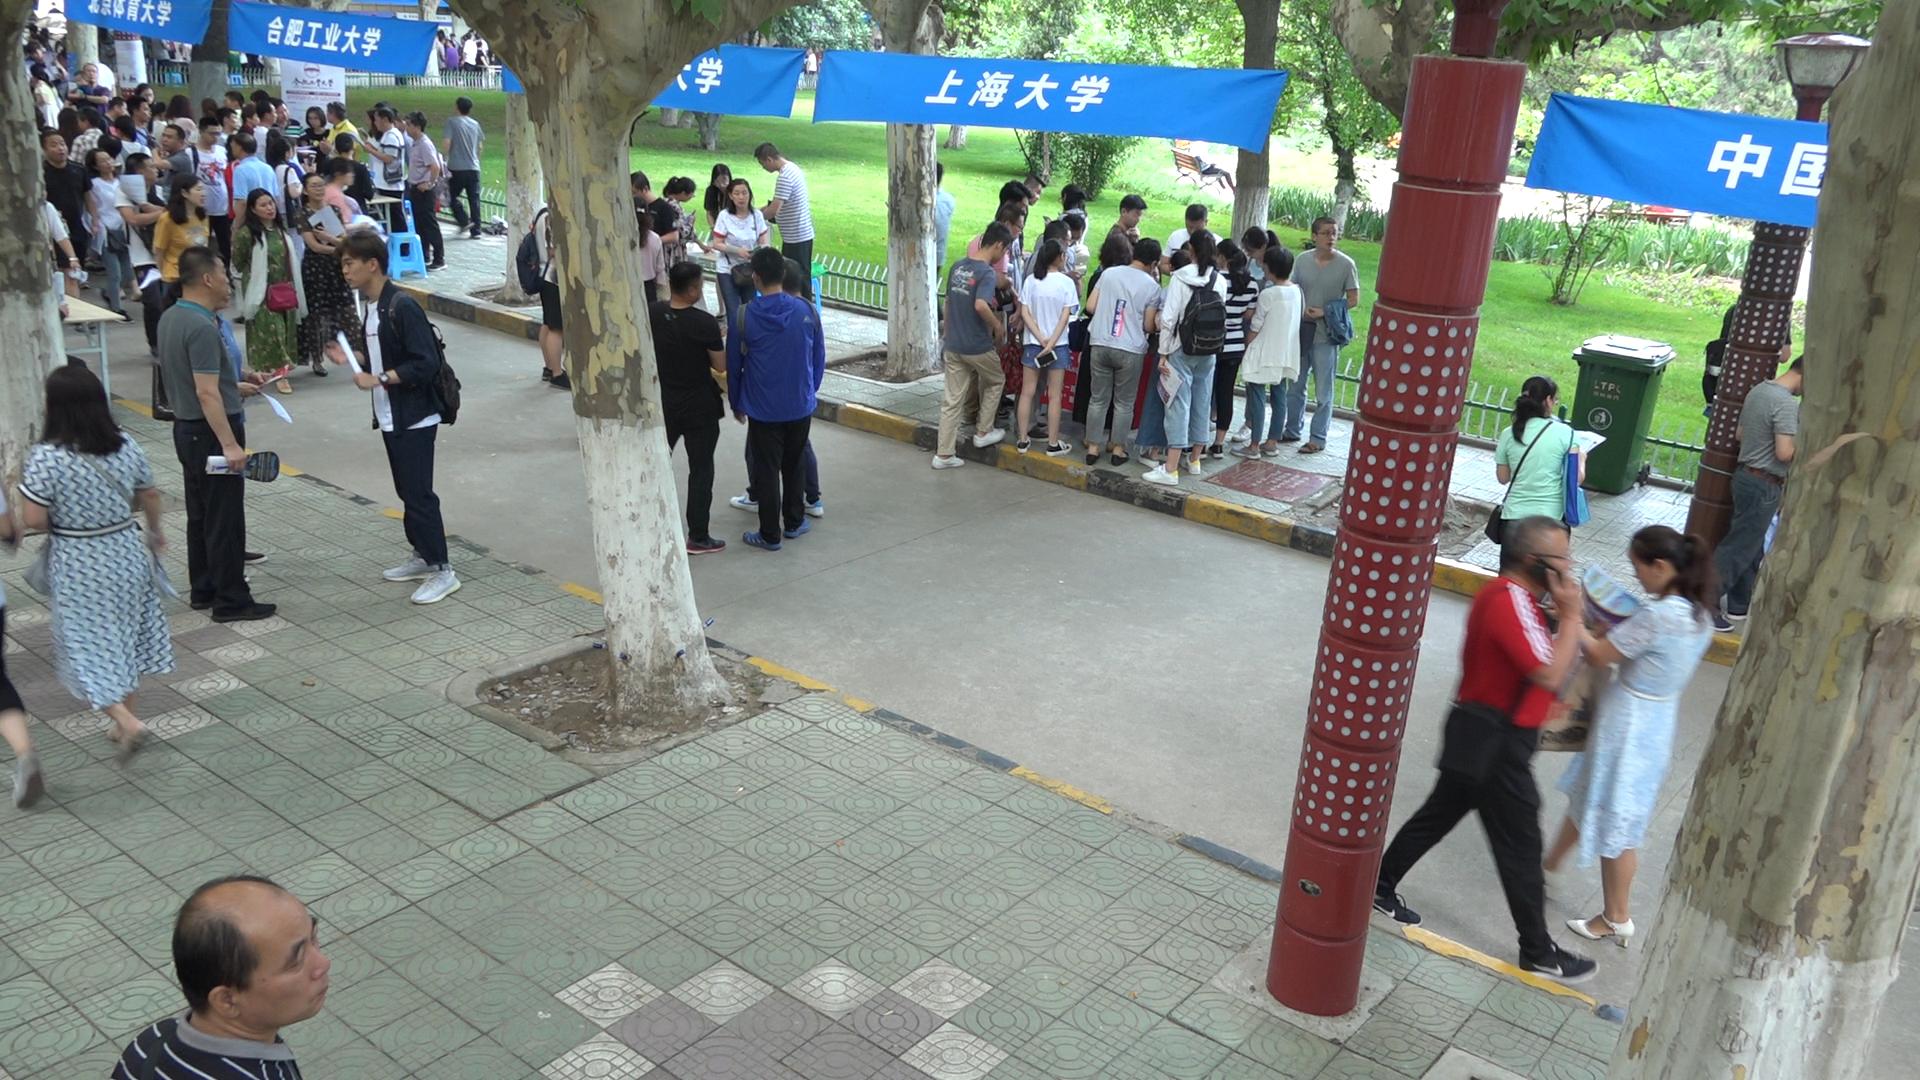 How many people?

88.